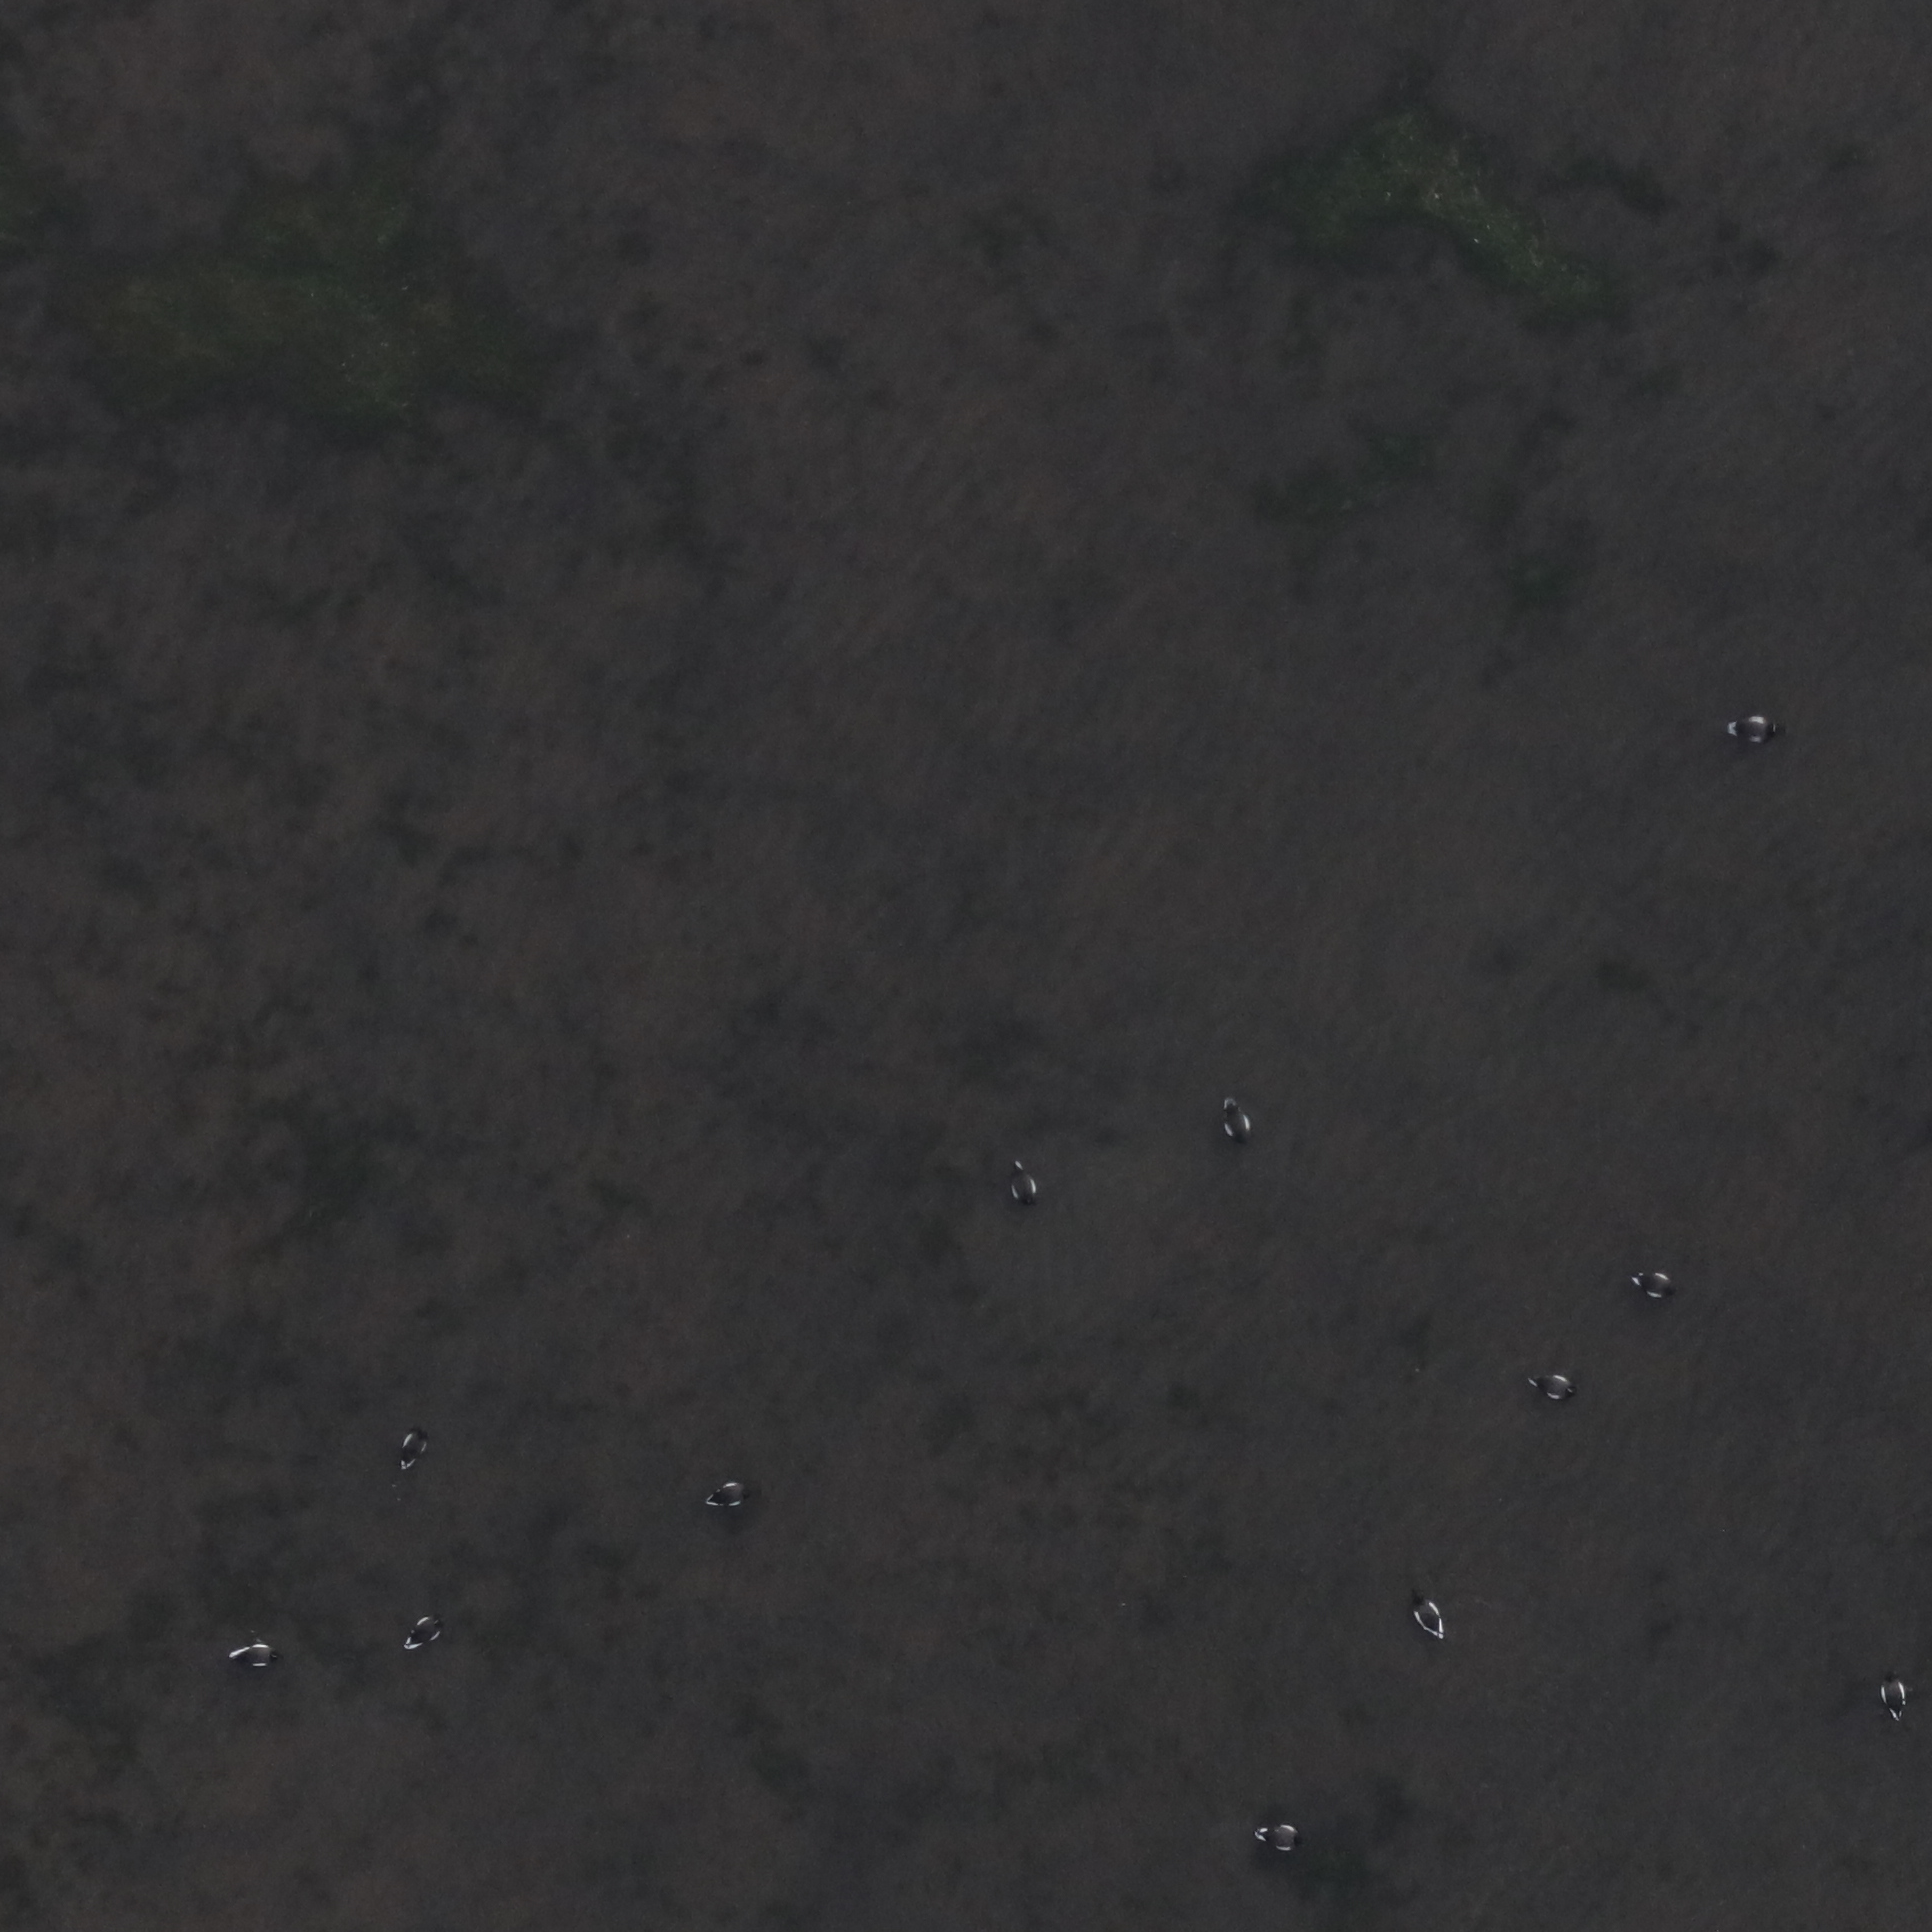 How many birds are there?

12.